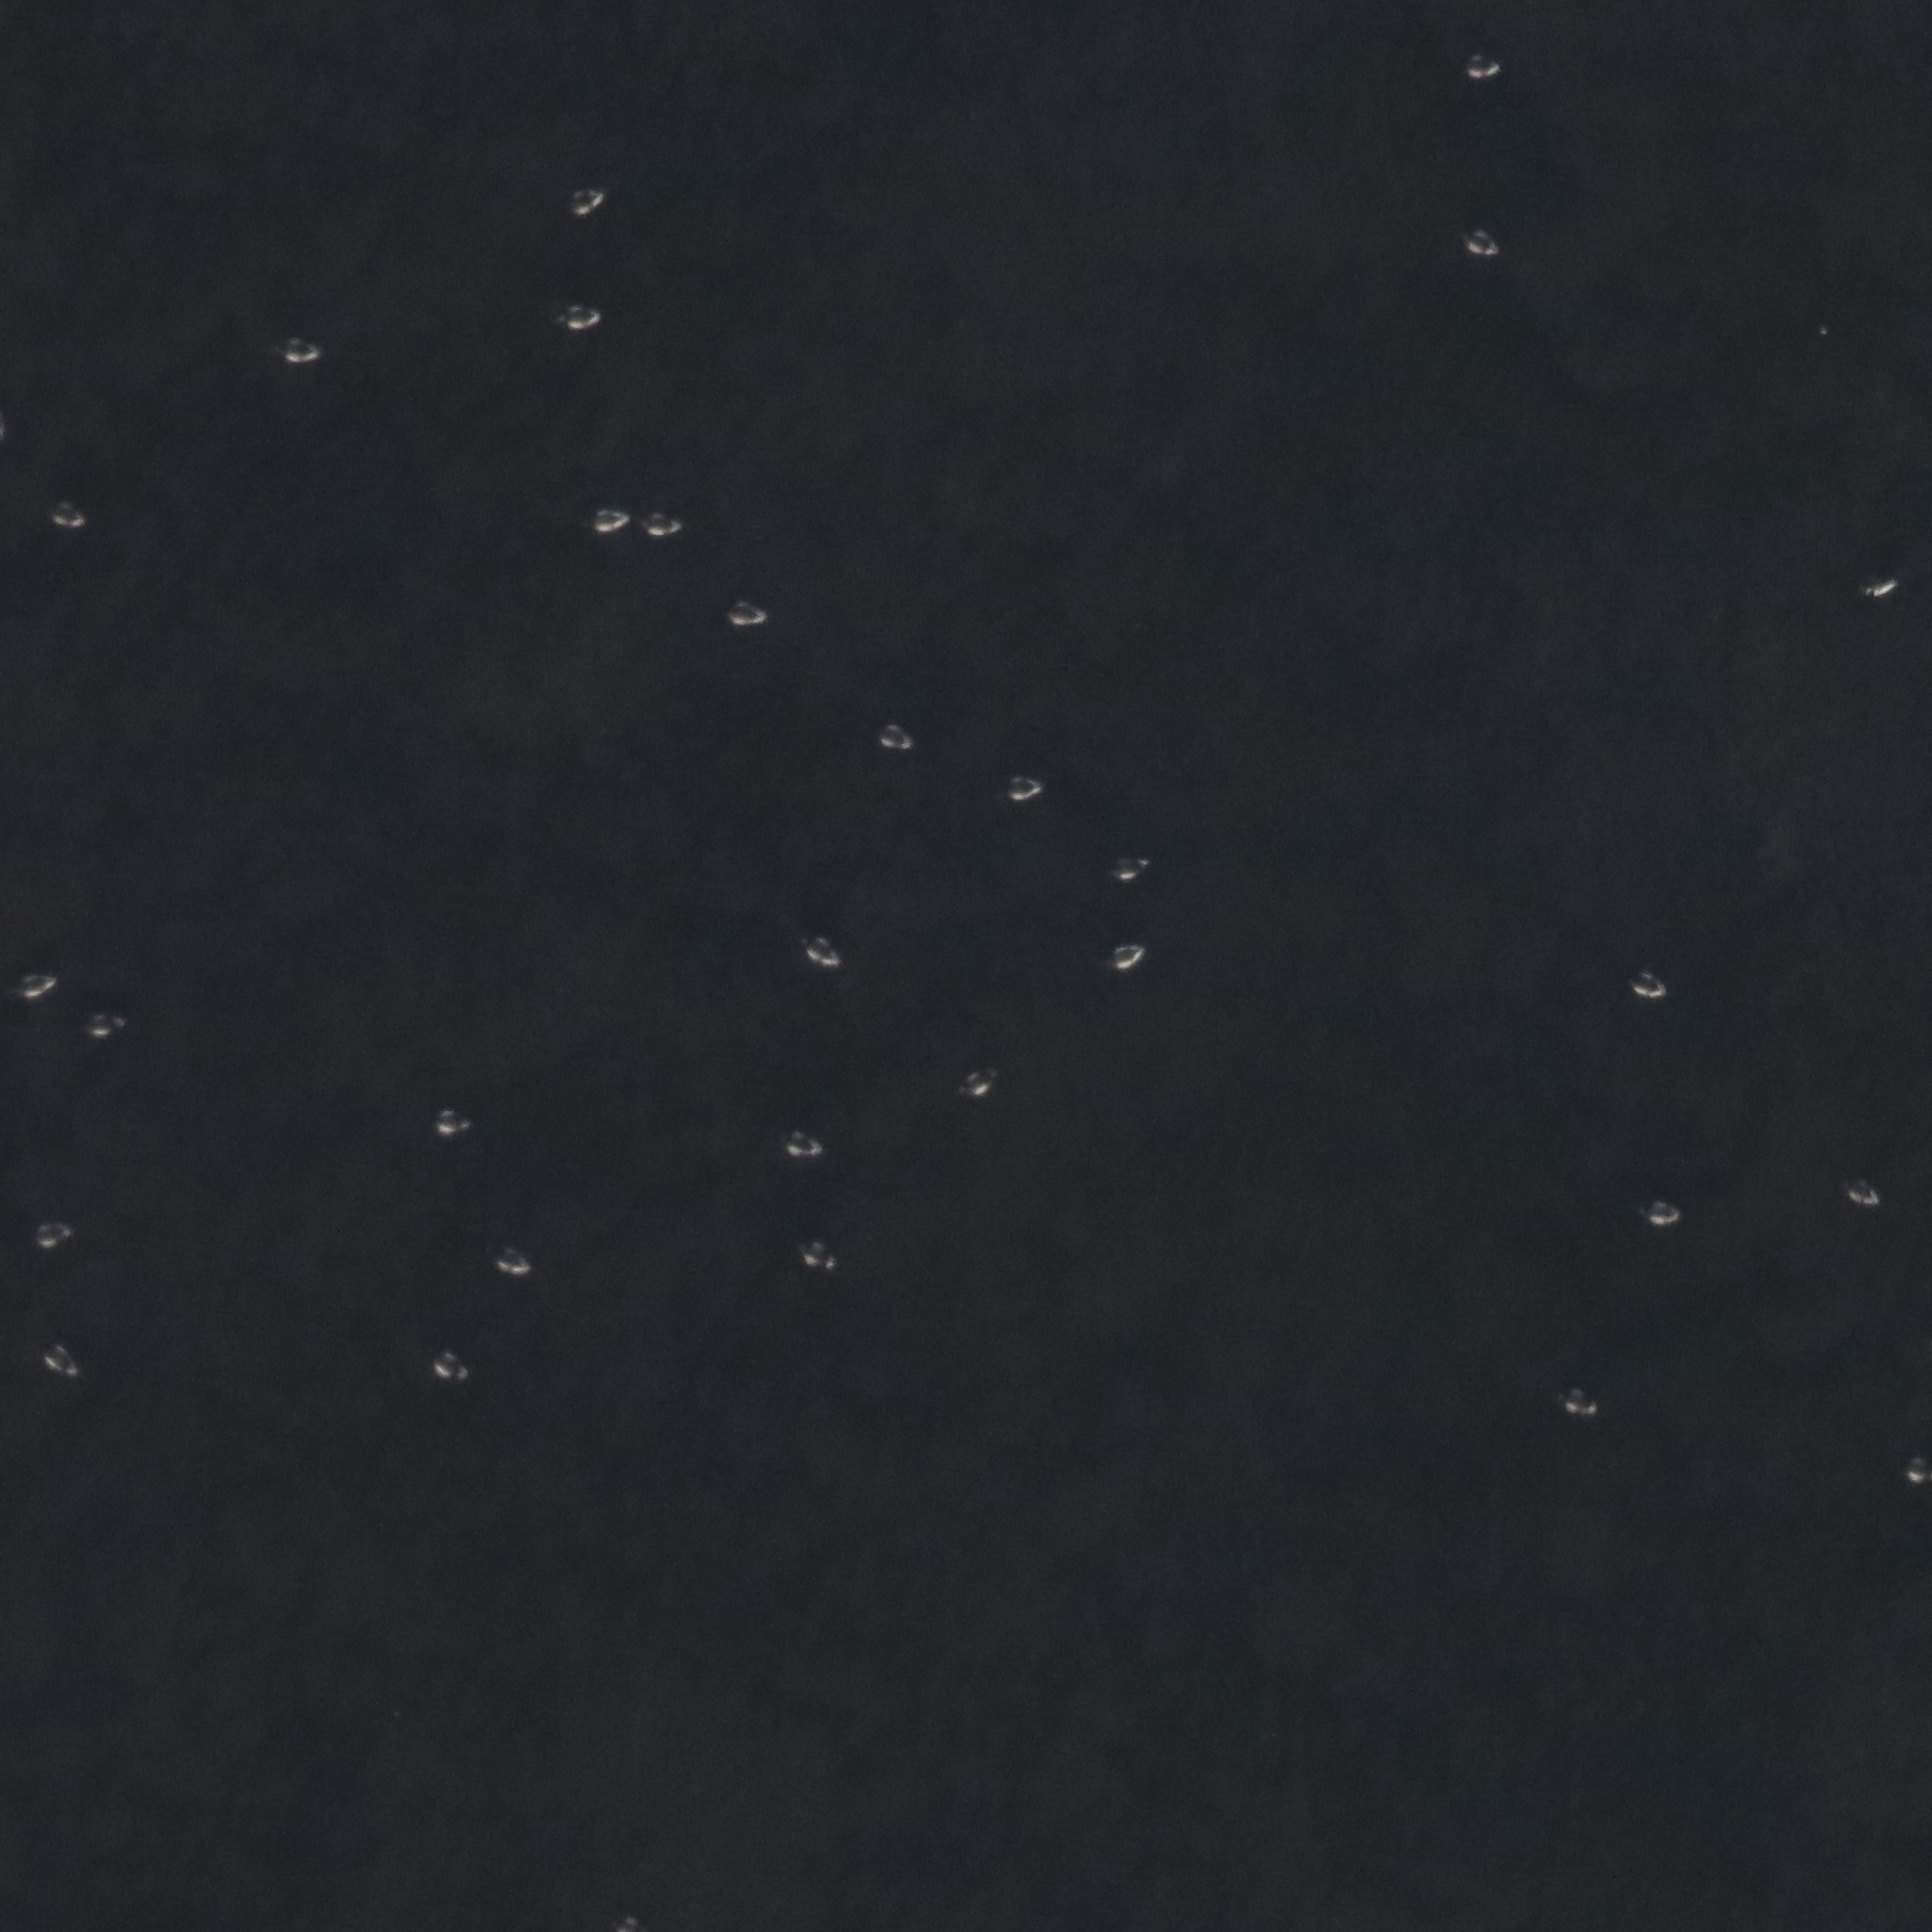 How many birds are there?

31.